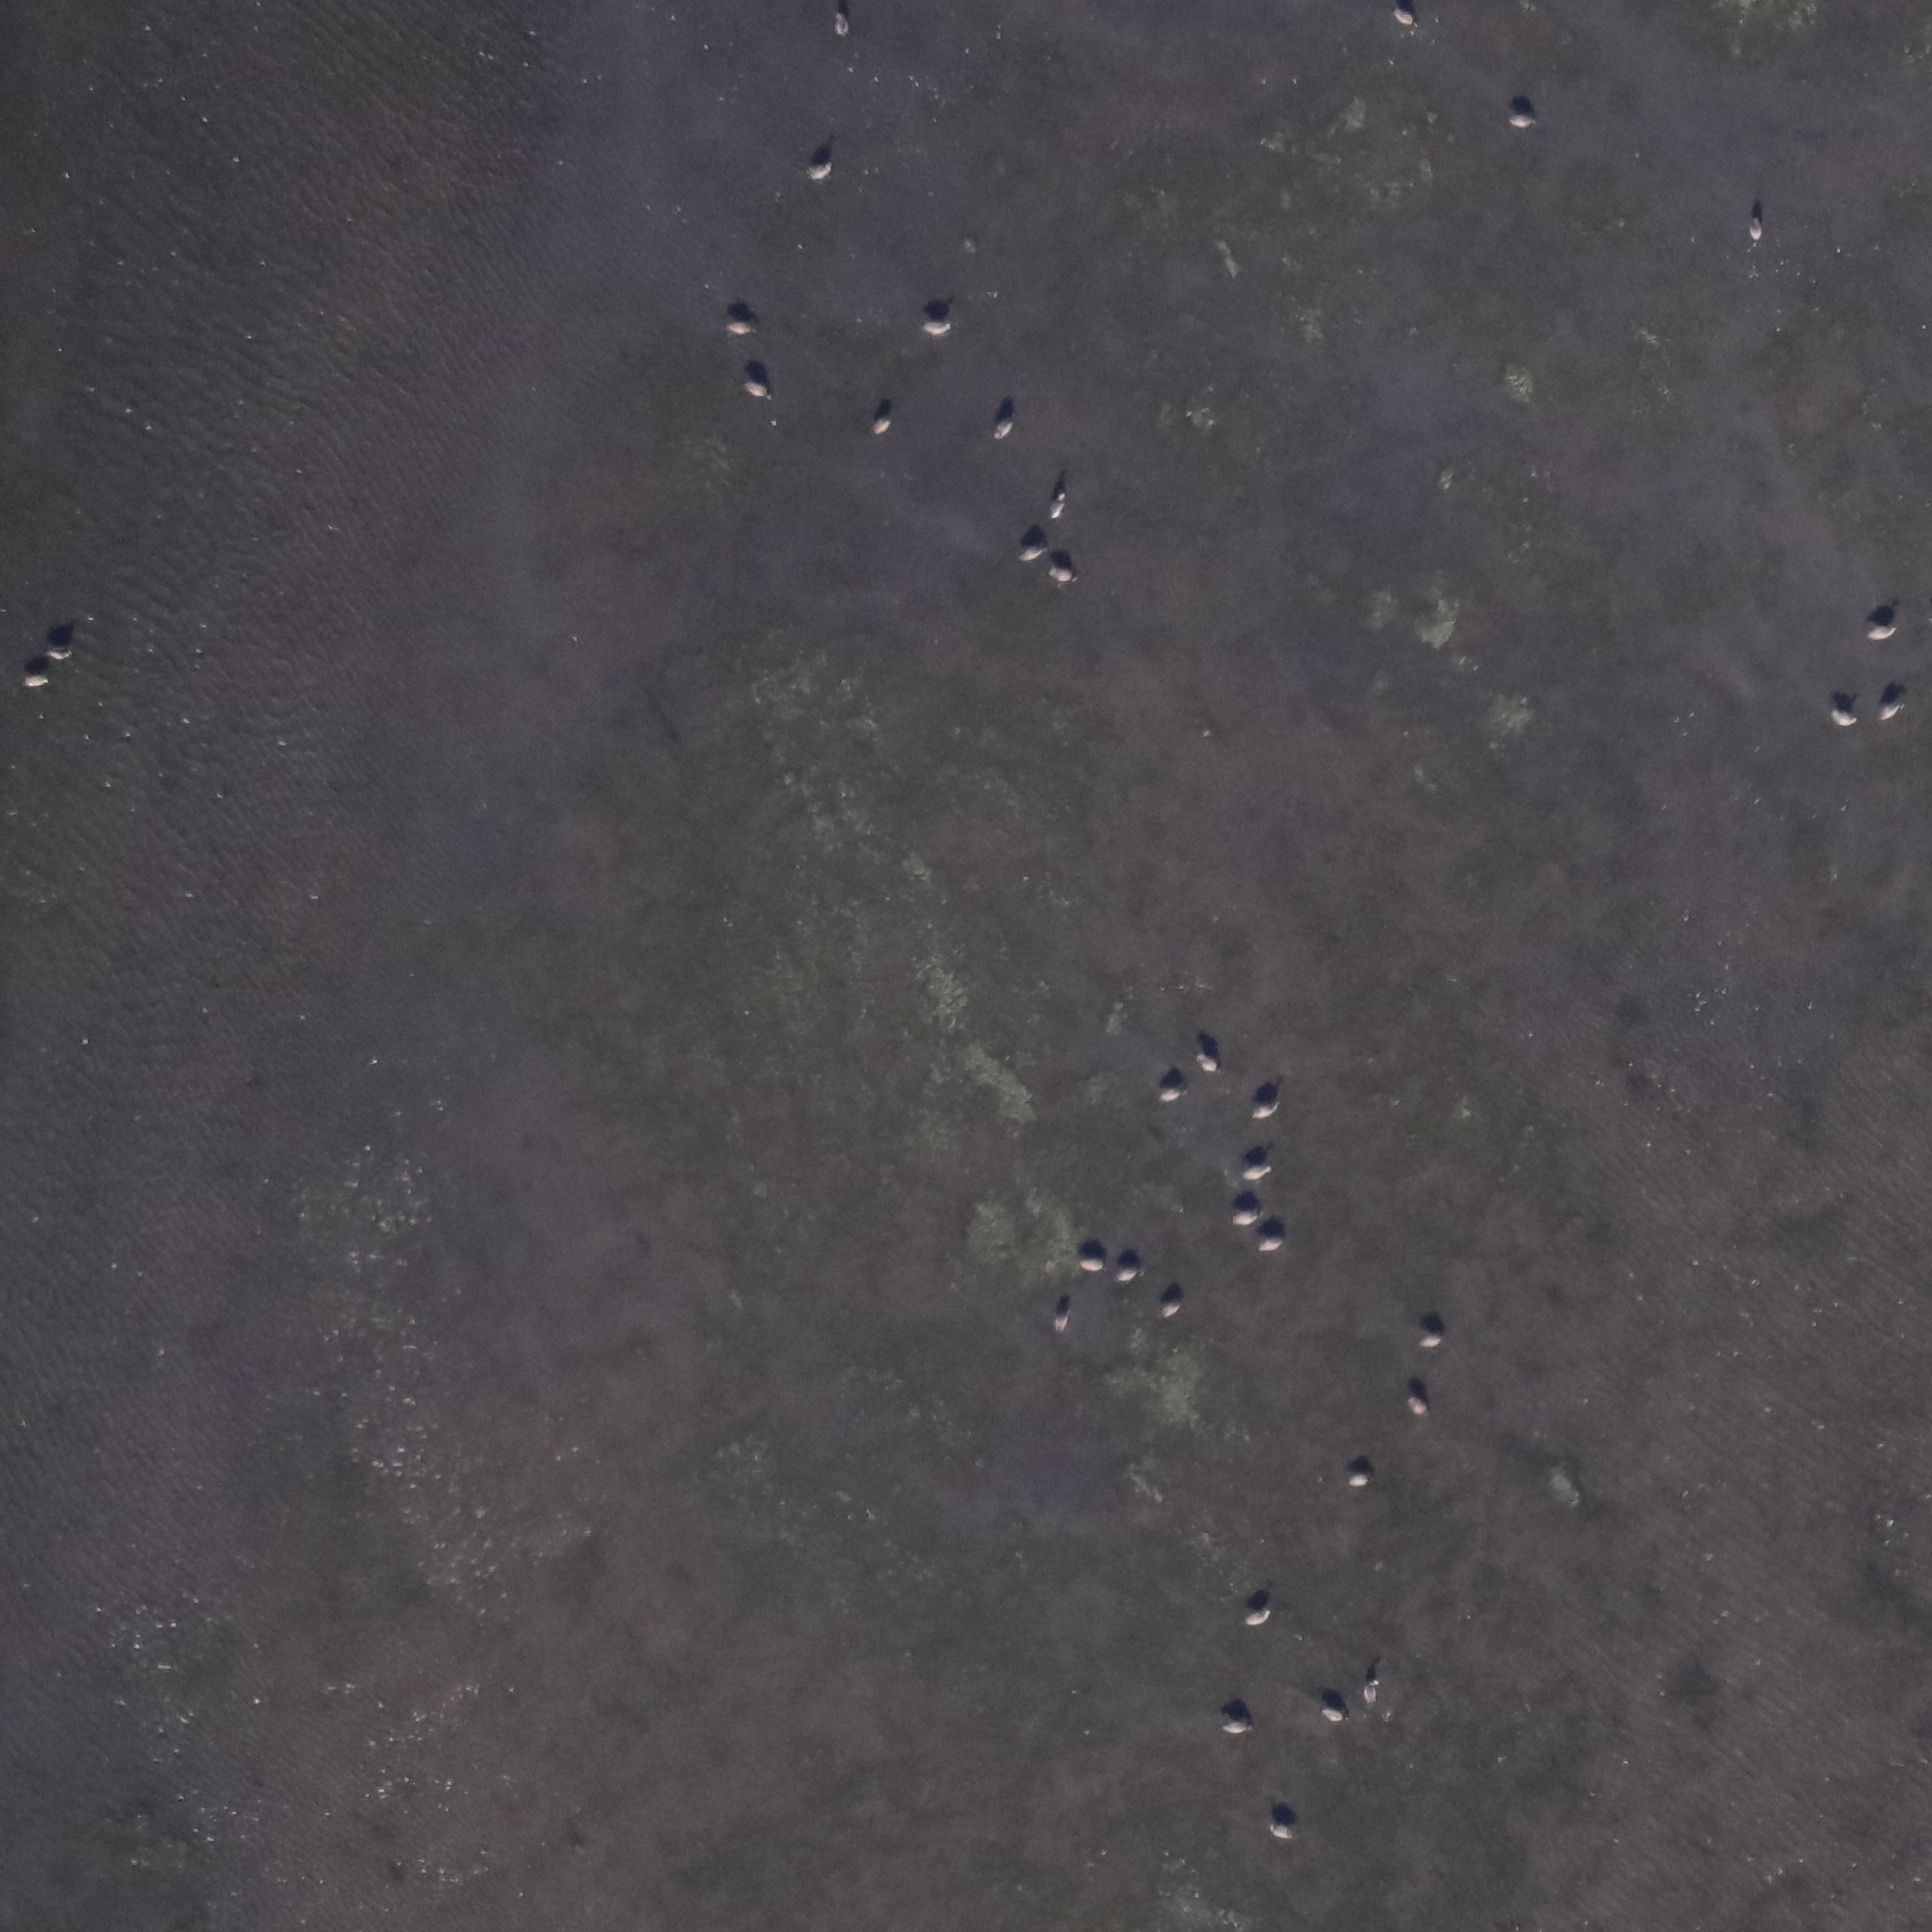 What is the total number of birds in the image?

36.